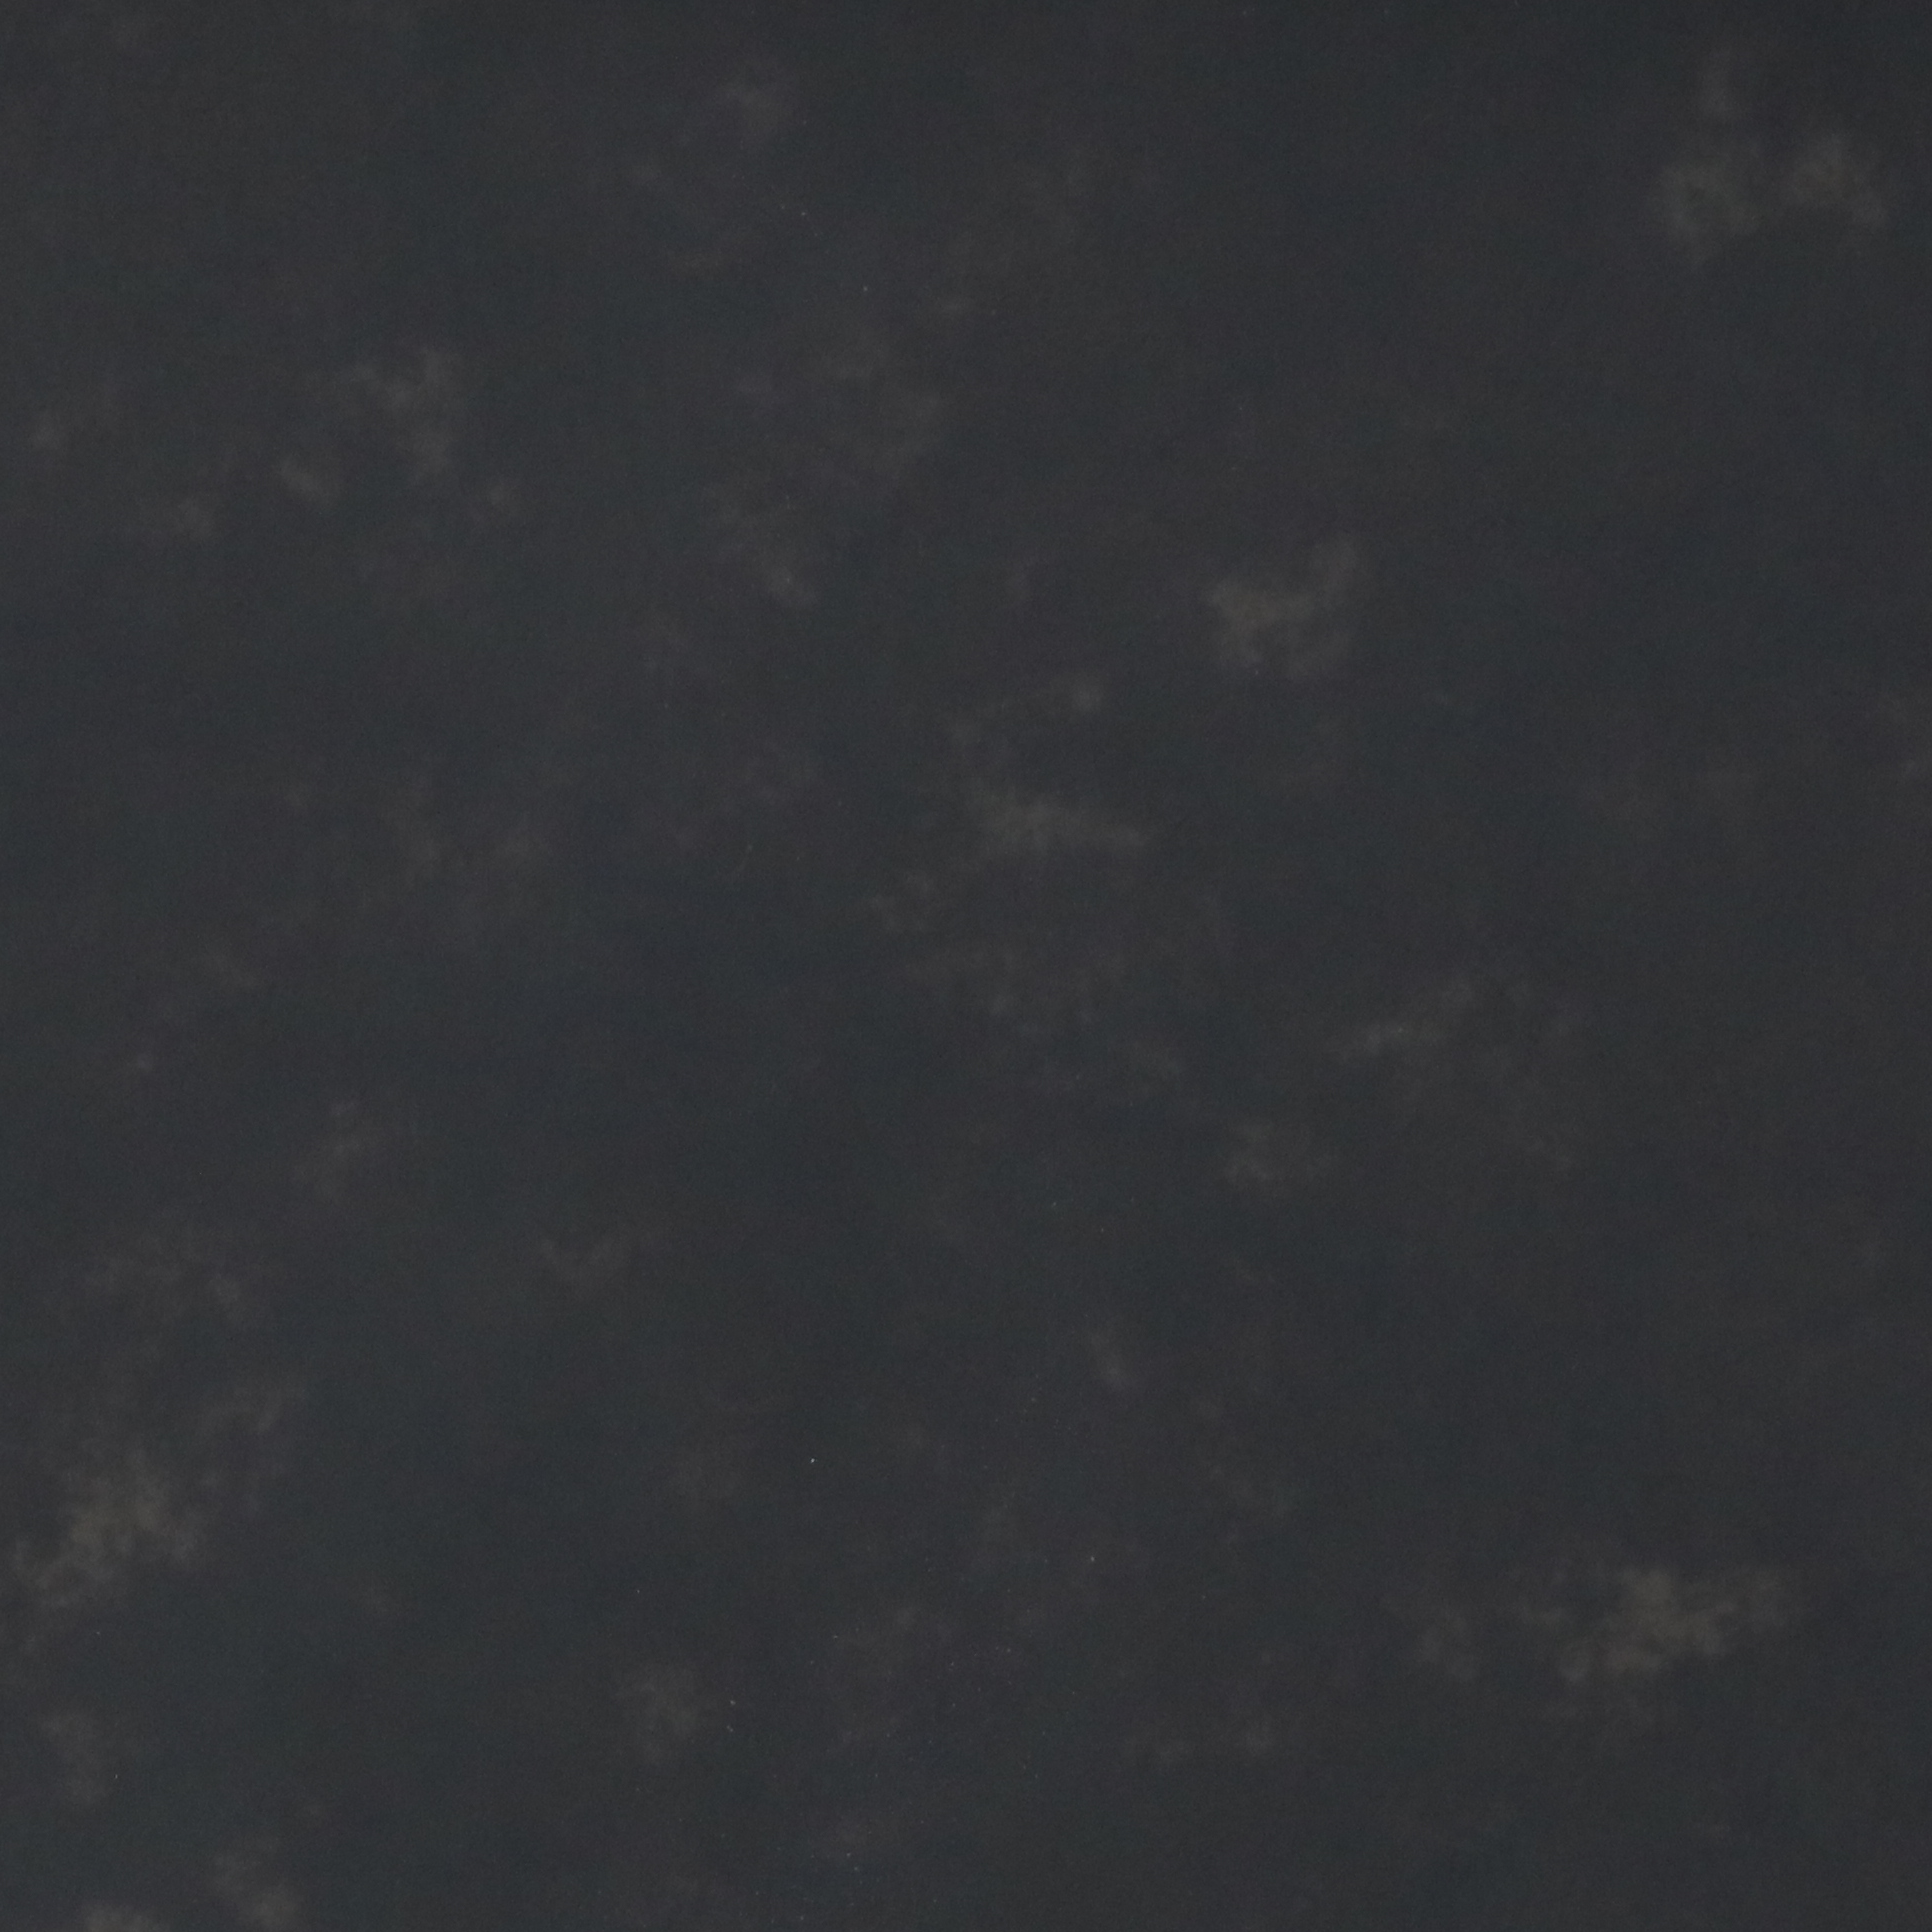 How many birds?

0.